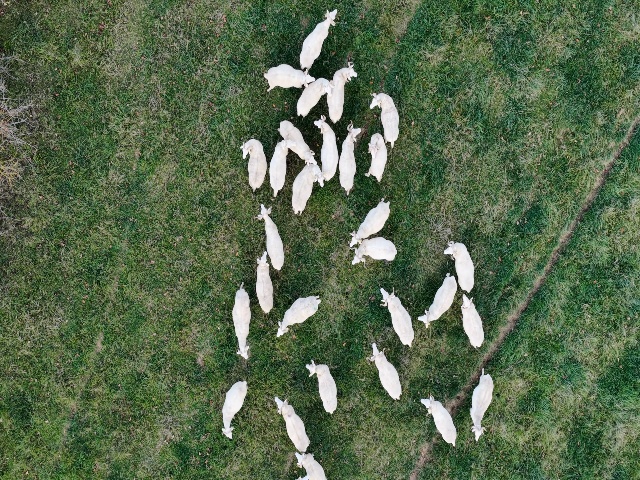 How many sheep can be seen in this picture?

30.